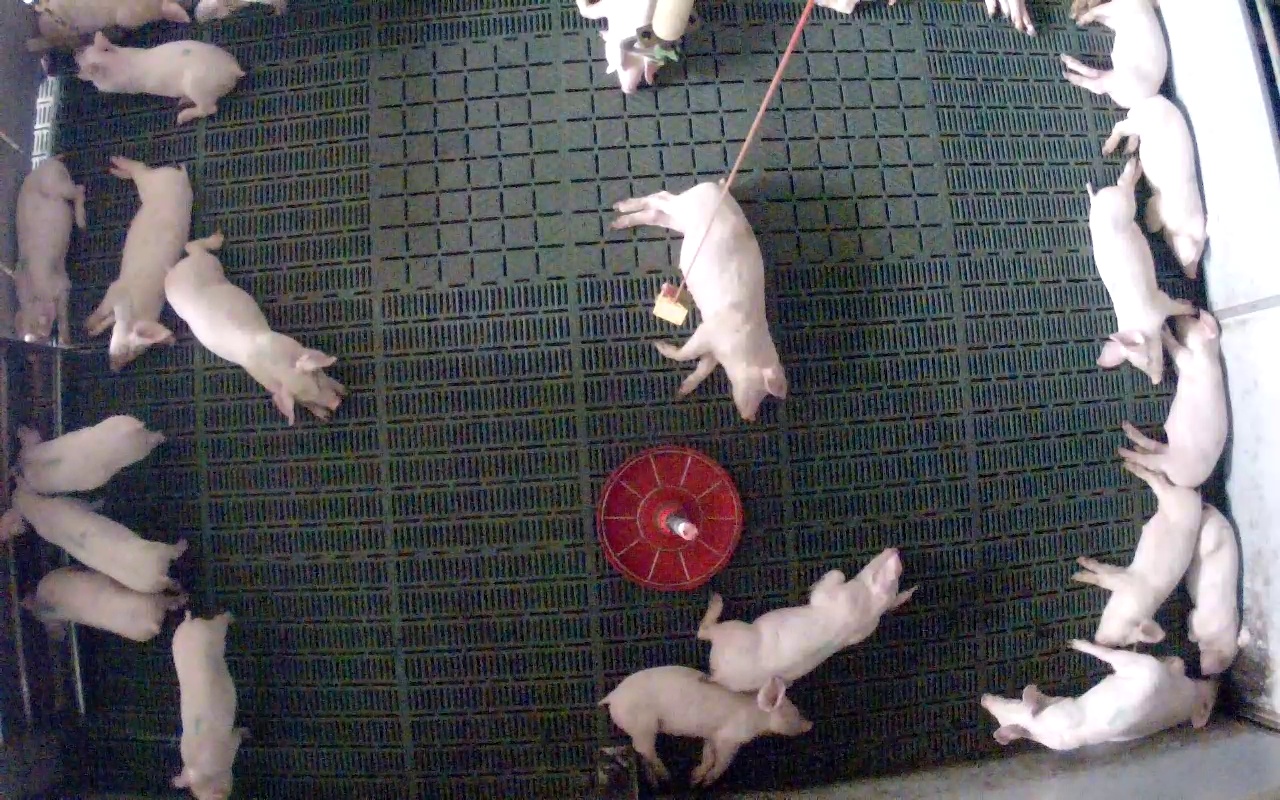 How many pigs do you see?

21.